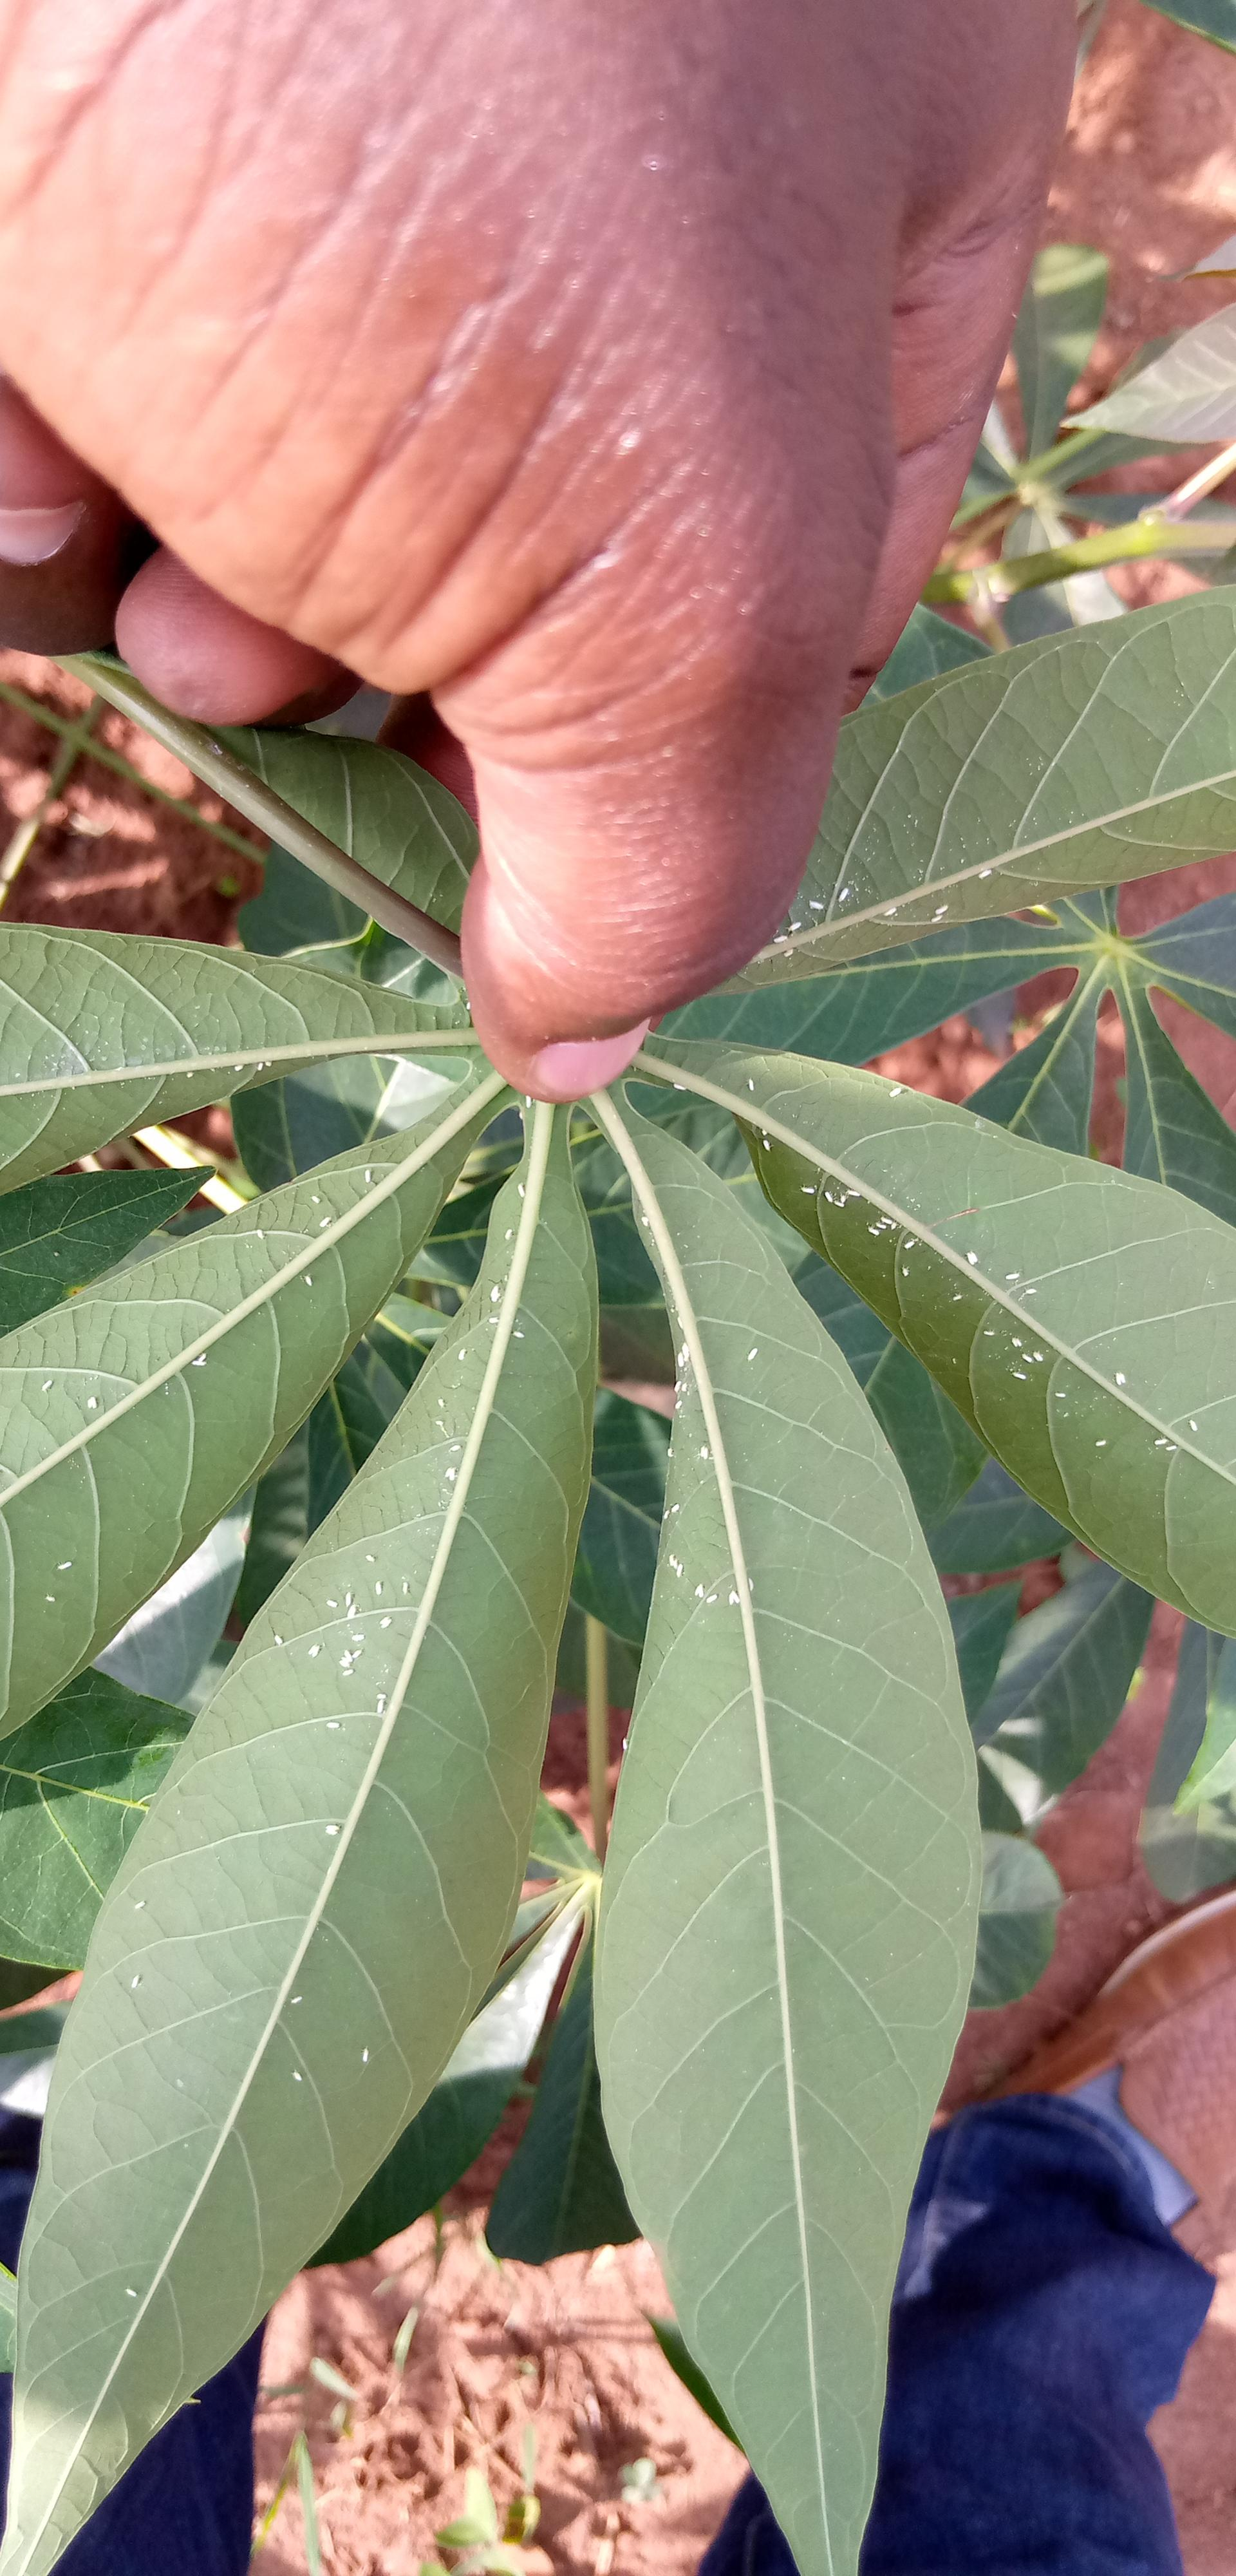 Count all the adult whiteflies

117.